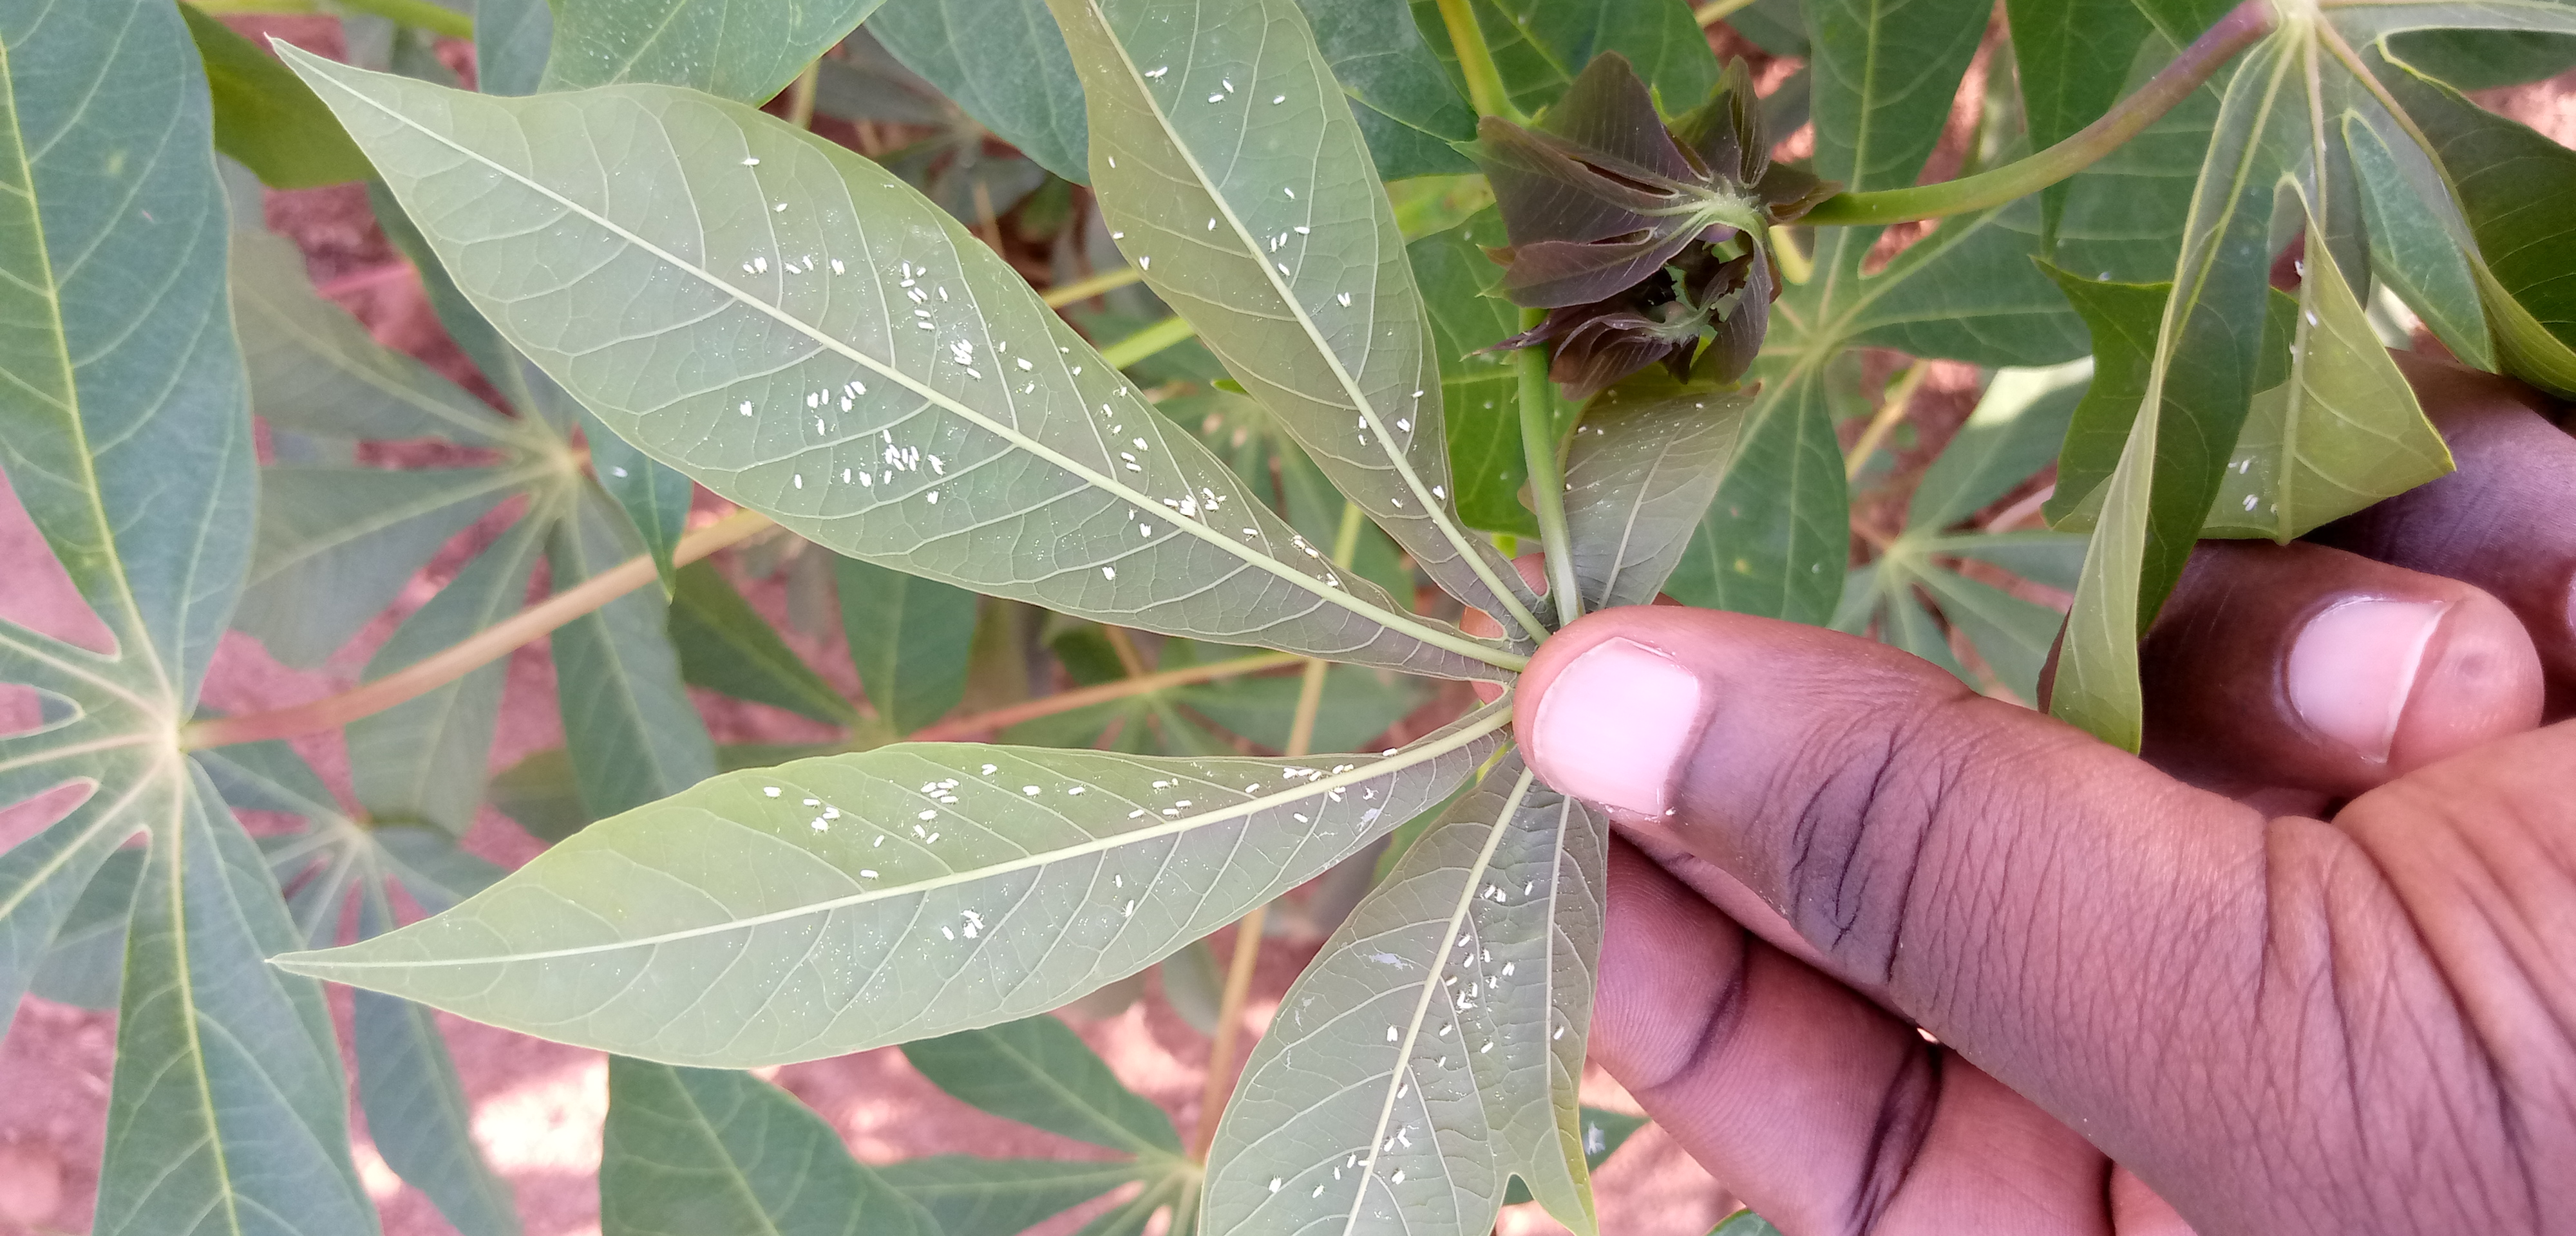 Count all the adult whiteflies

190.